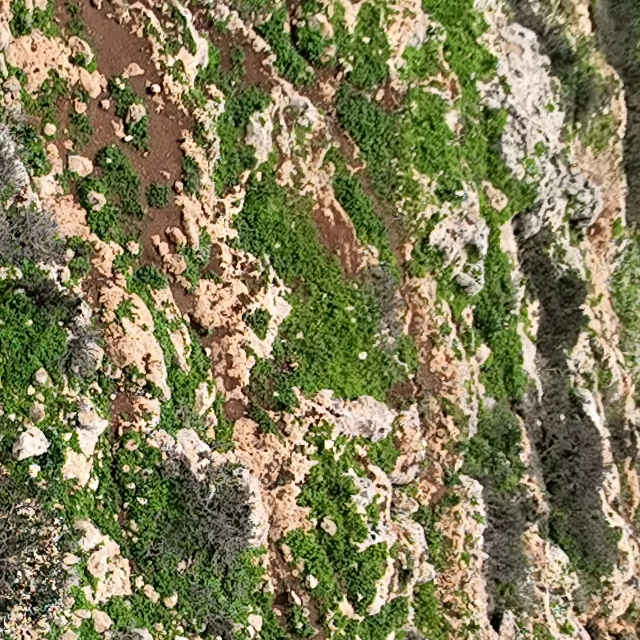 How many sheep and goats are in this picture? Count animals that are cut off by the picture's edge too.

0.